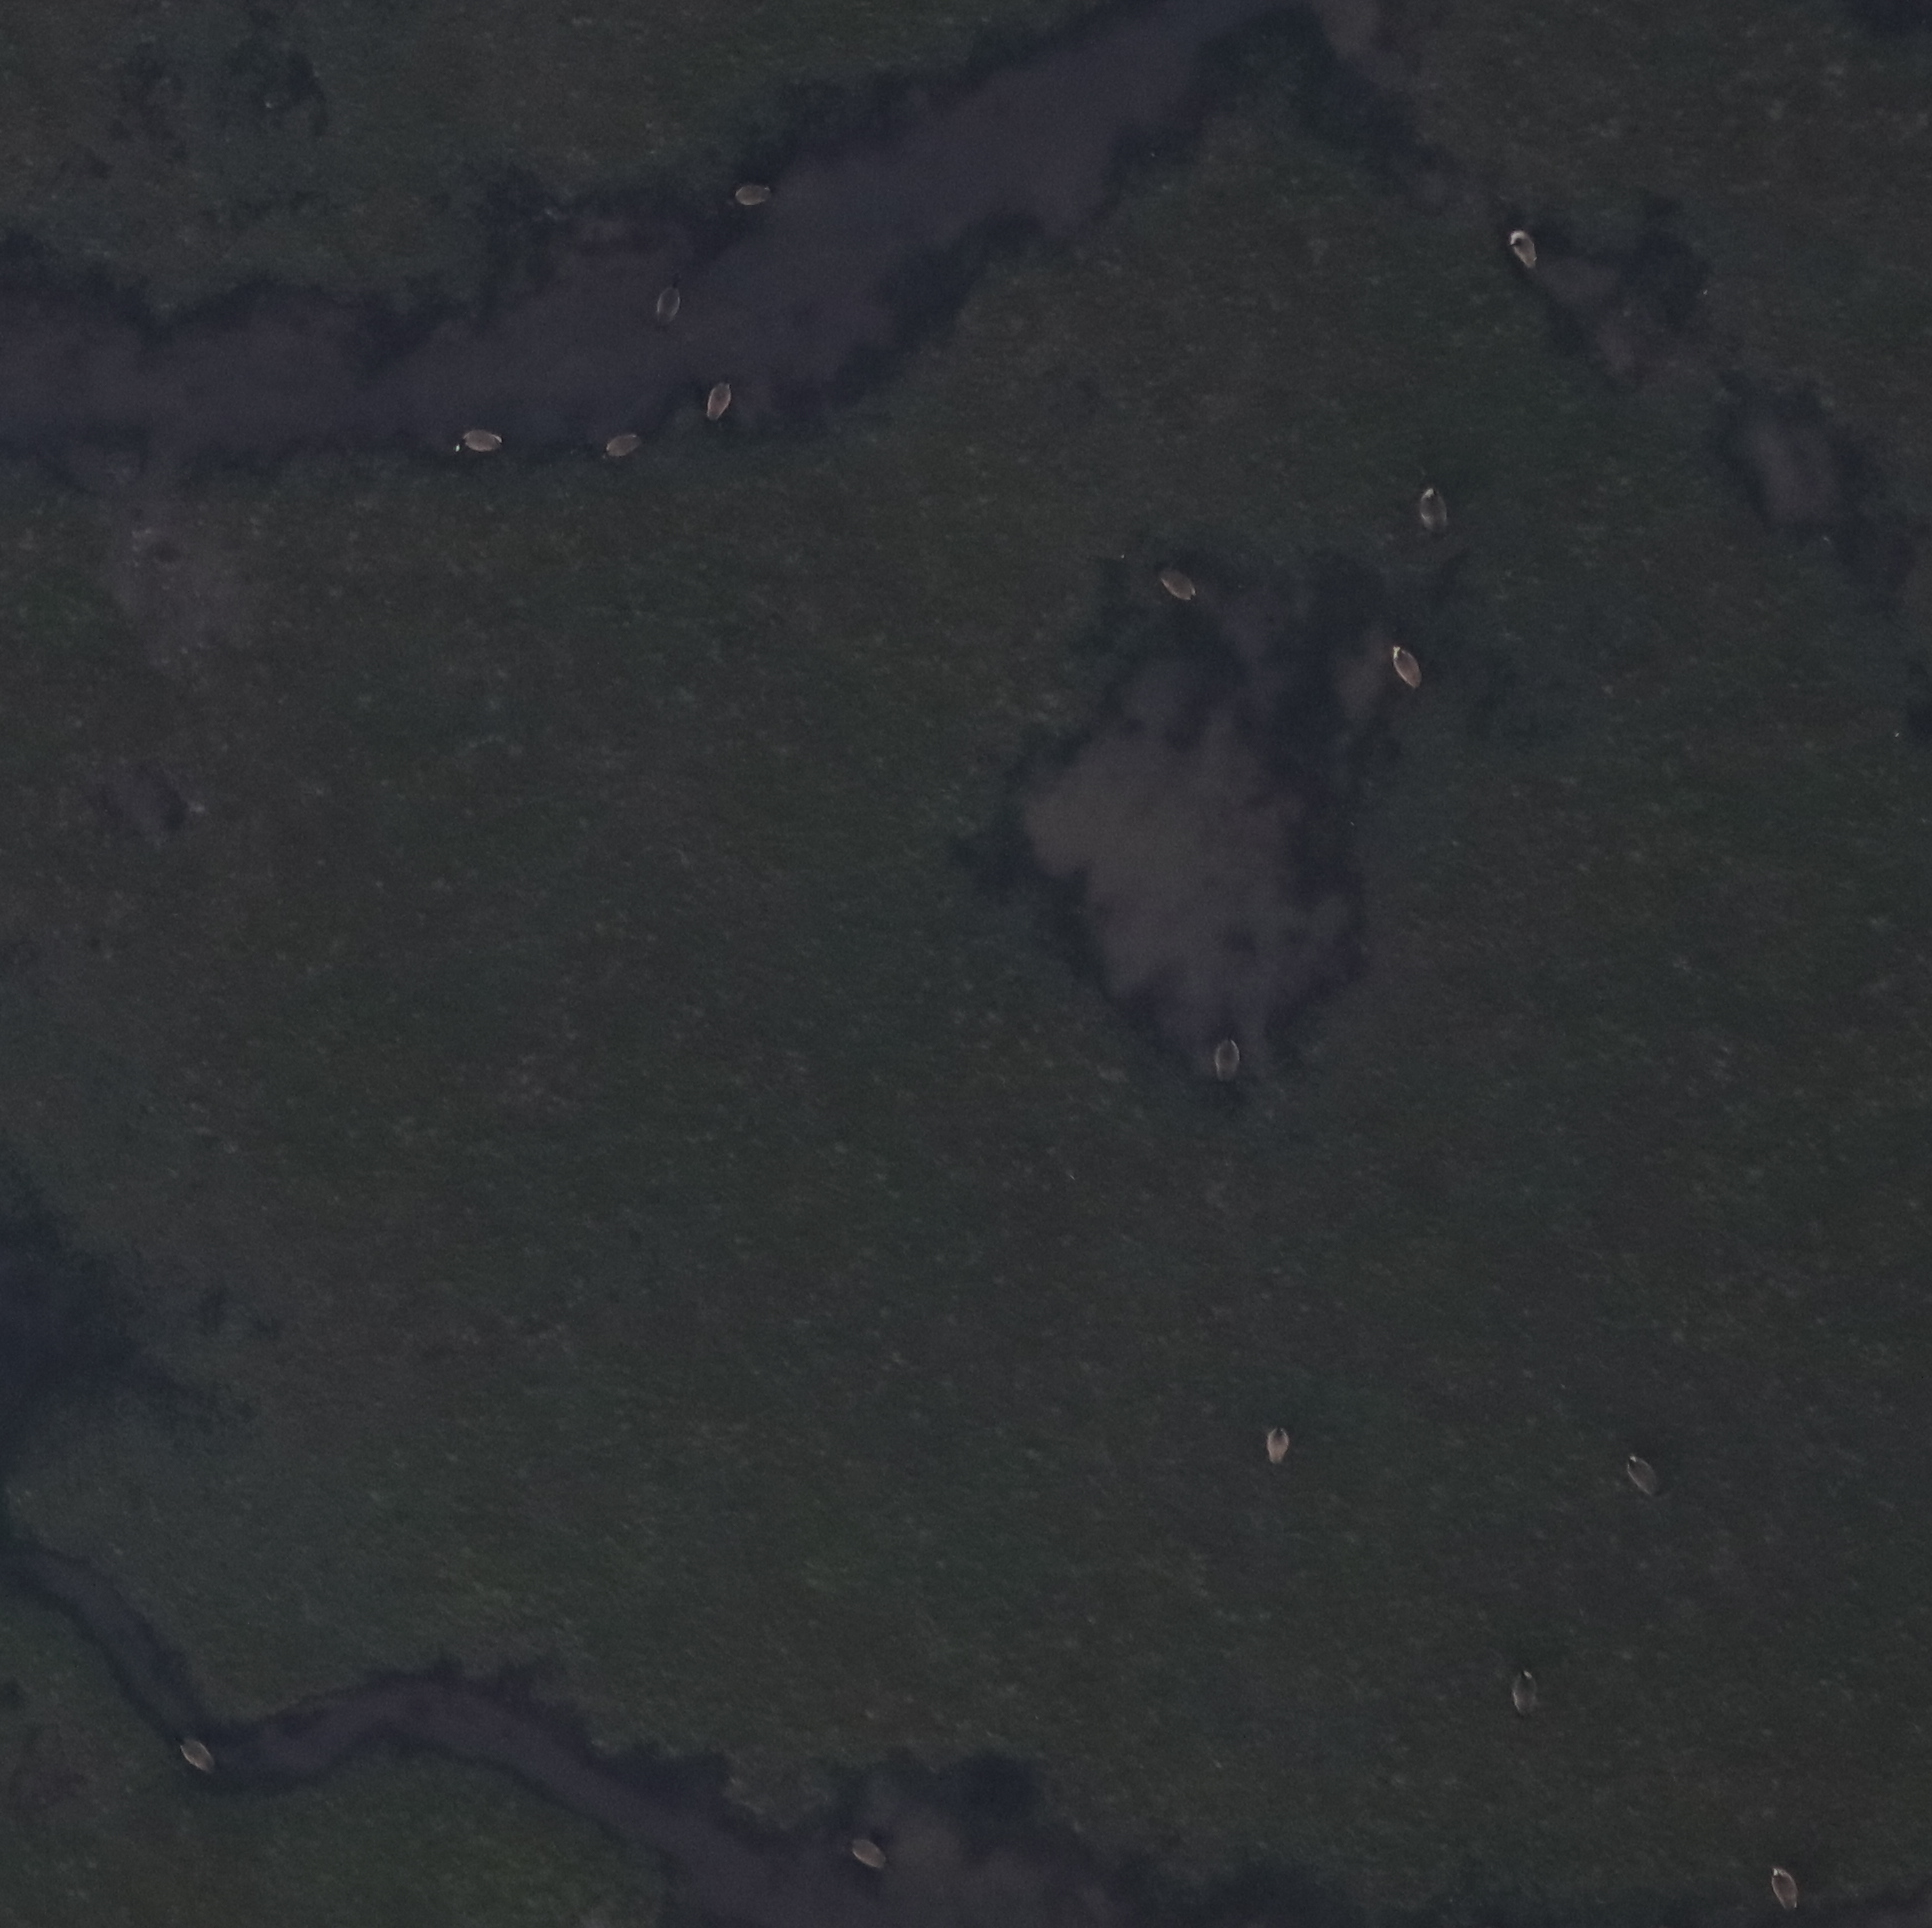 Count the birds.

16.